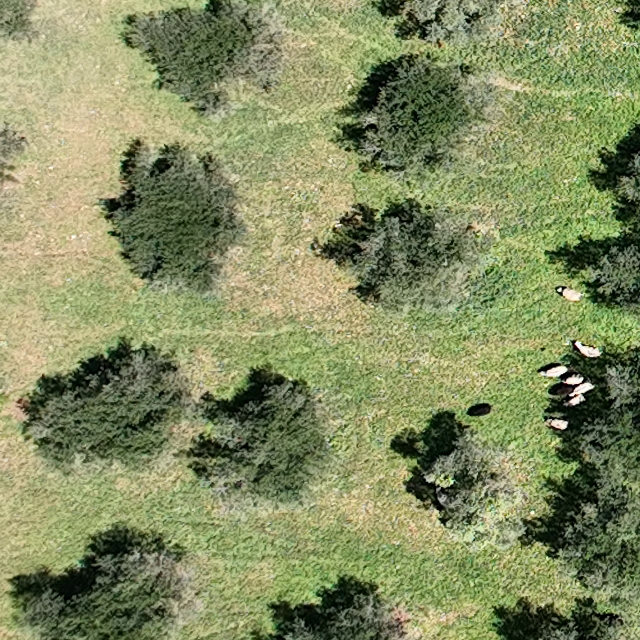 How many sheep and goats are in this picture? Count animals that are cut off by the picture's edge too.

10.